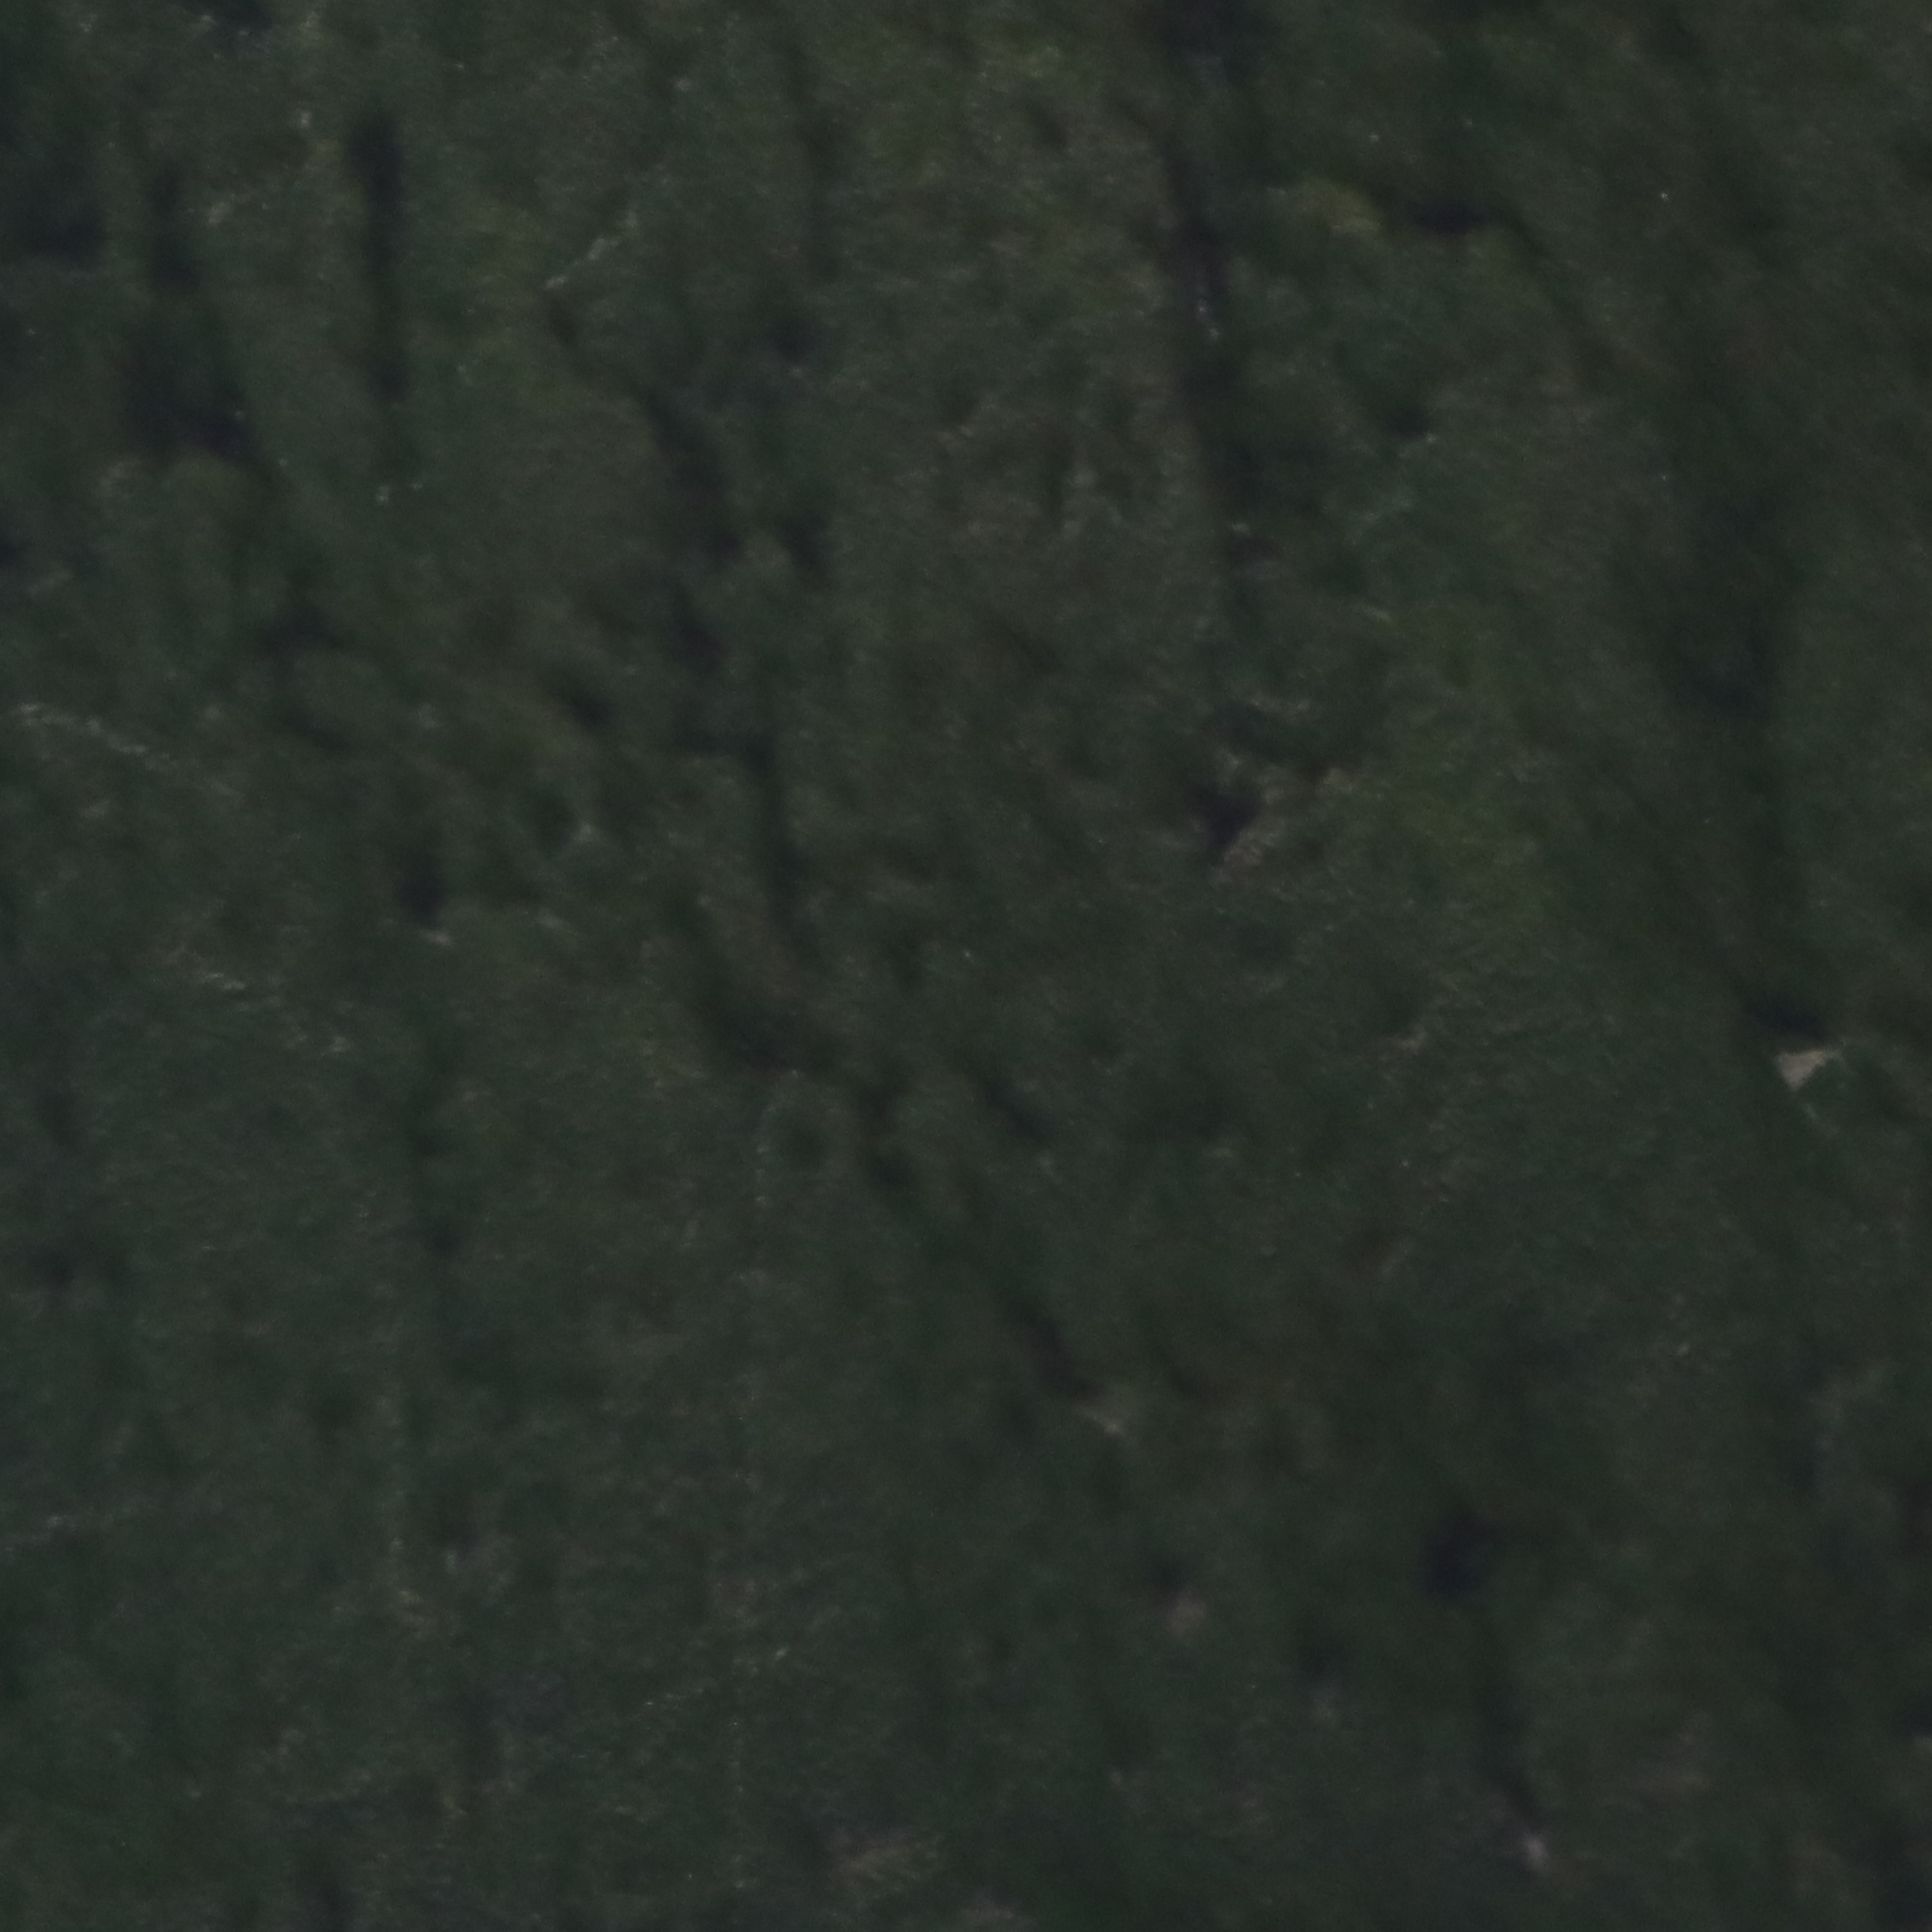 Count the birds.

0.